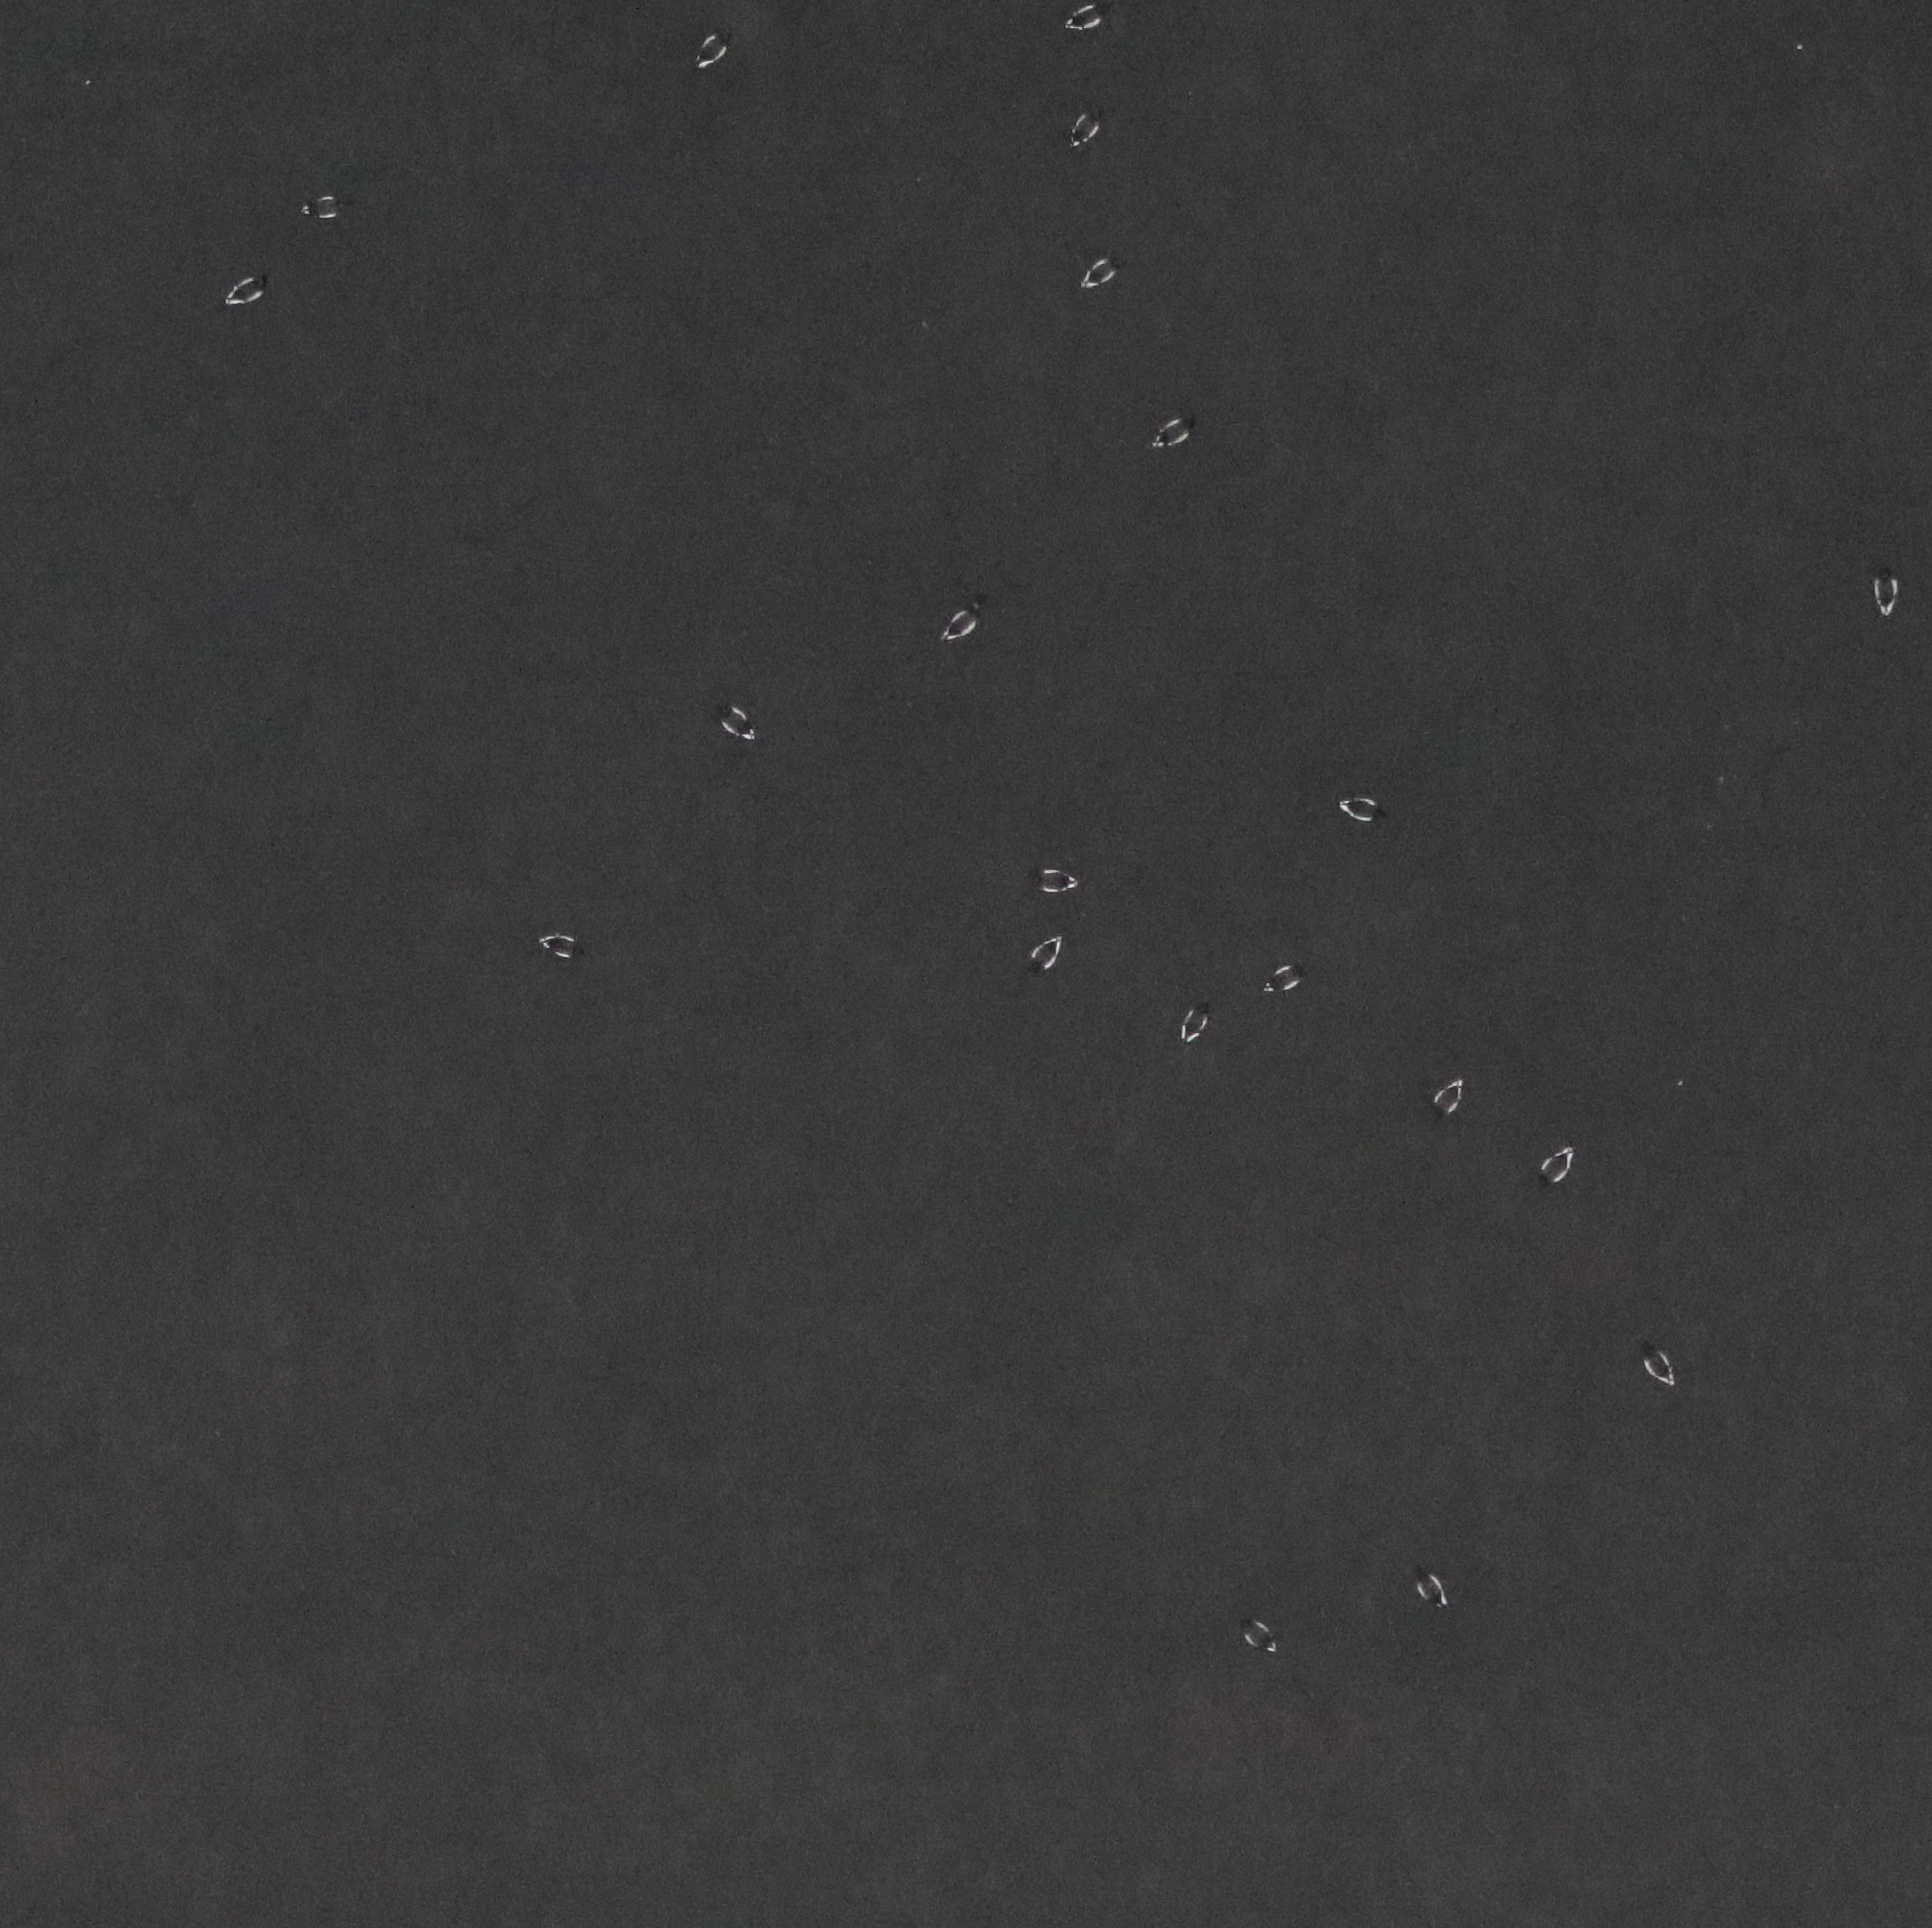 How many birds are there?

21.